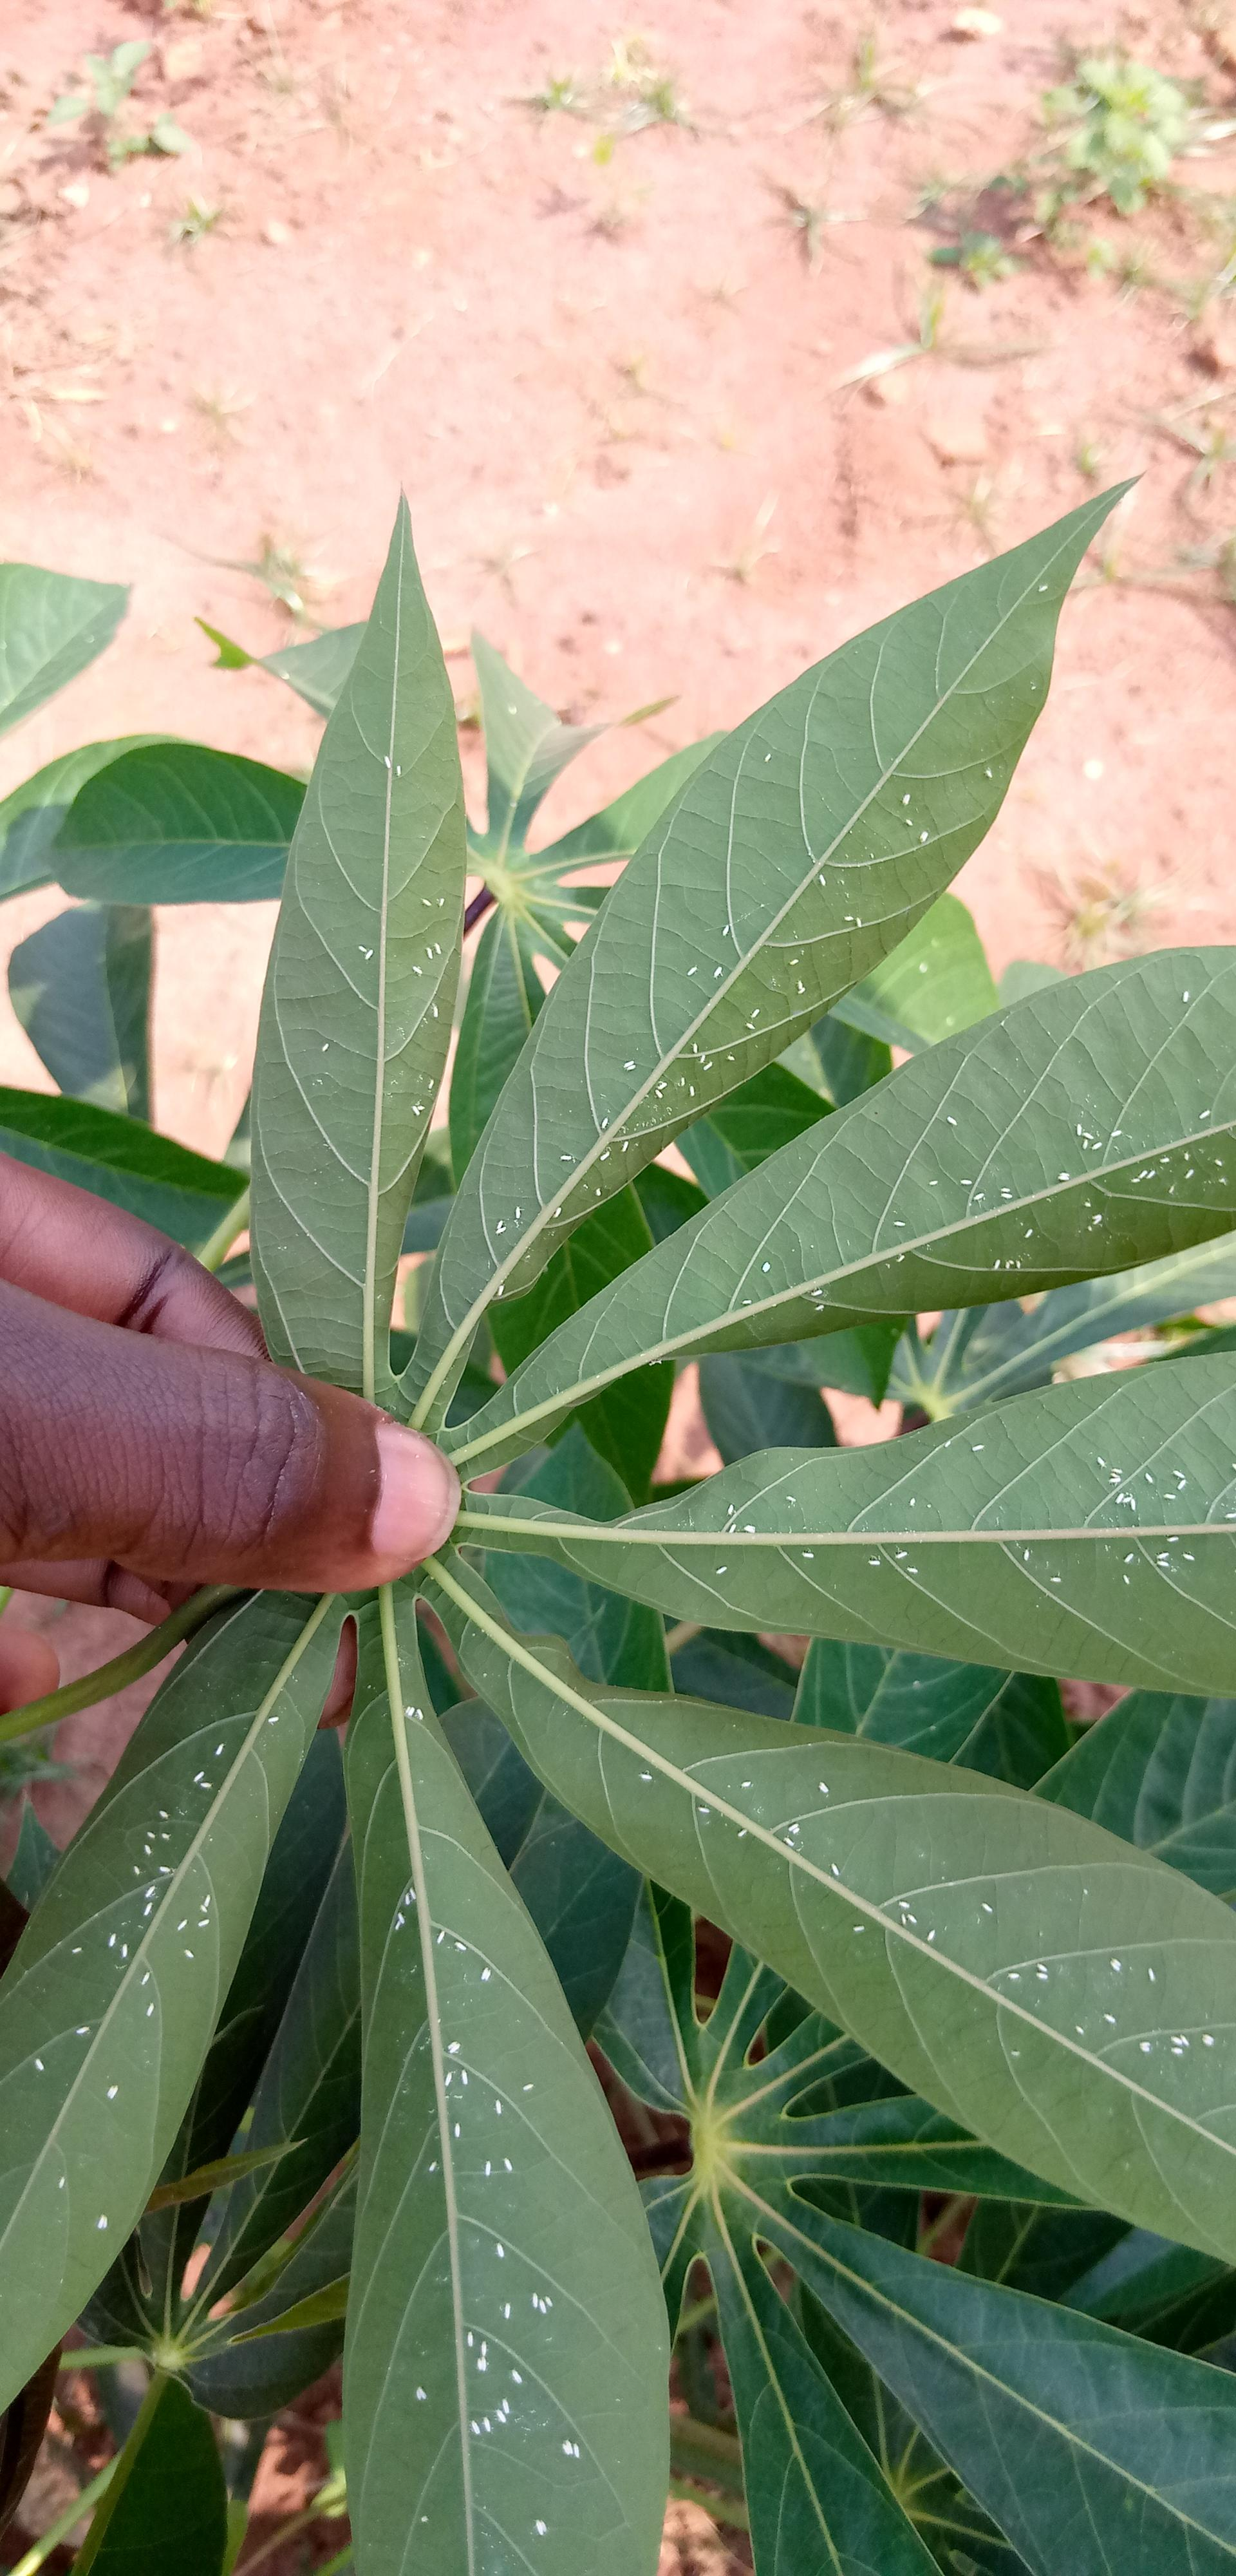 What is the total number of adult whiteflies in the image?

202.